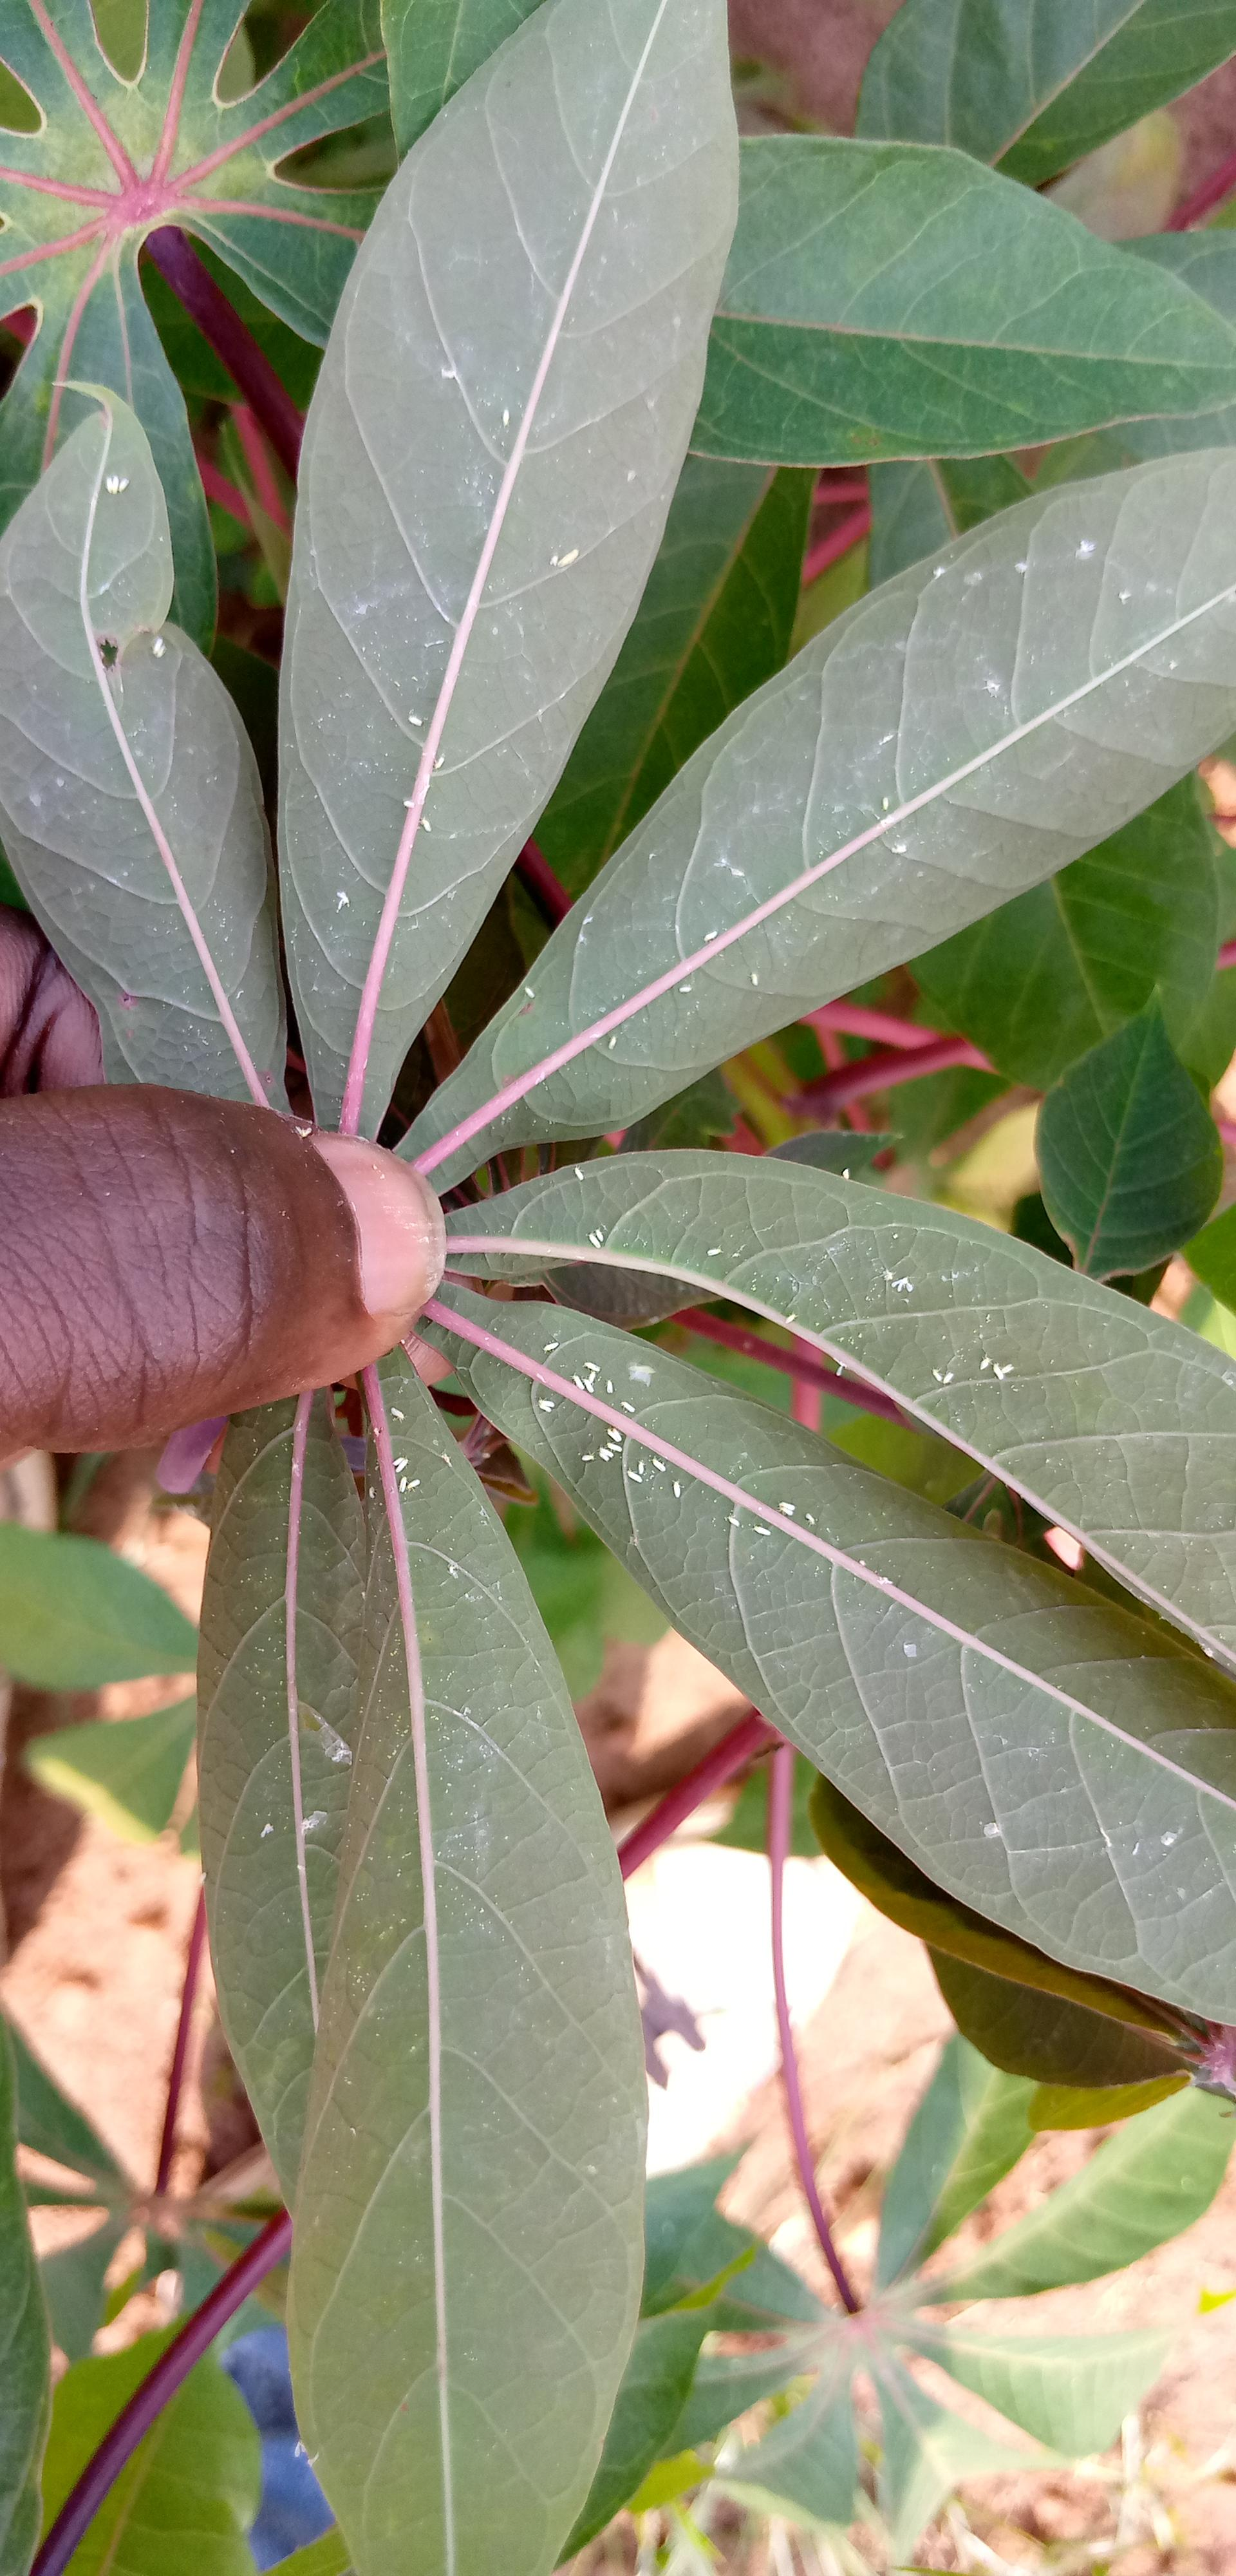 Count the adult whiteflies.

47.